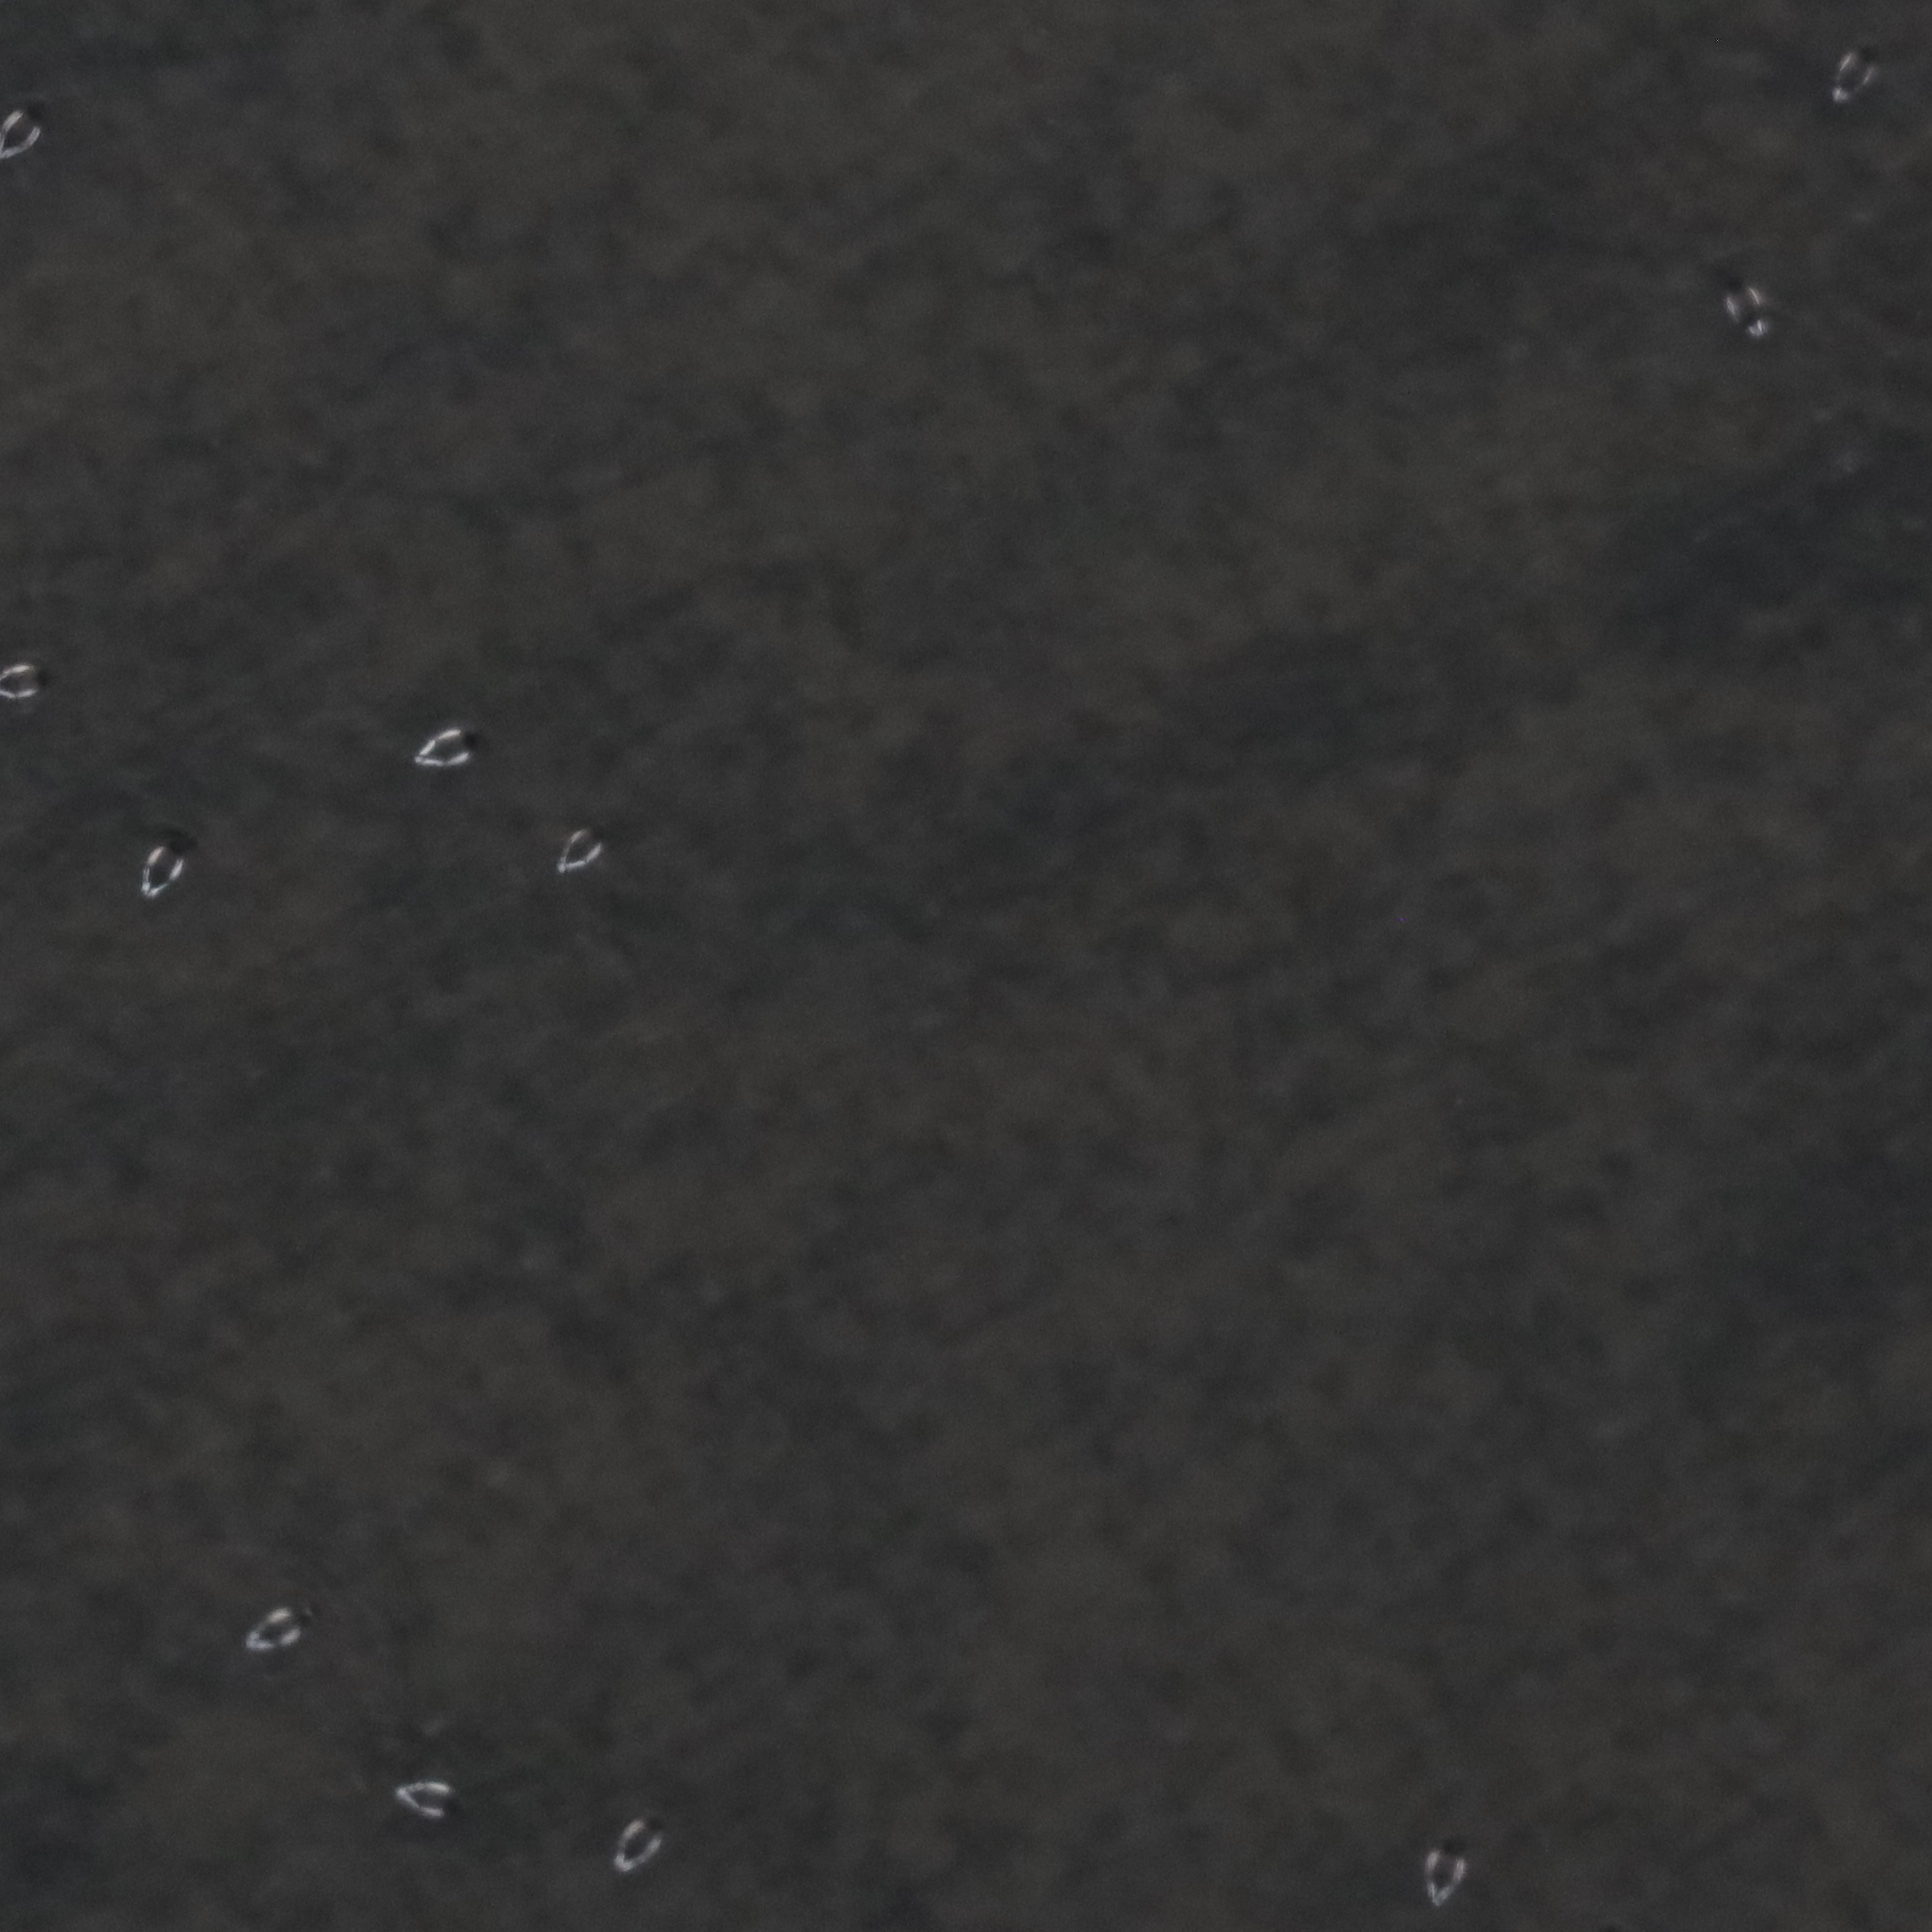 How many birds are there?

11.